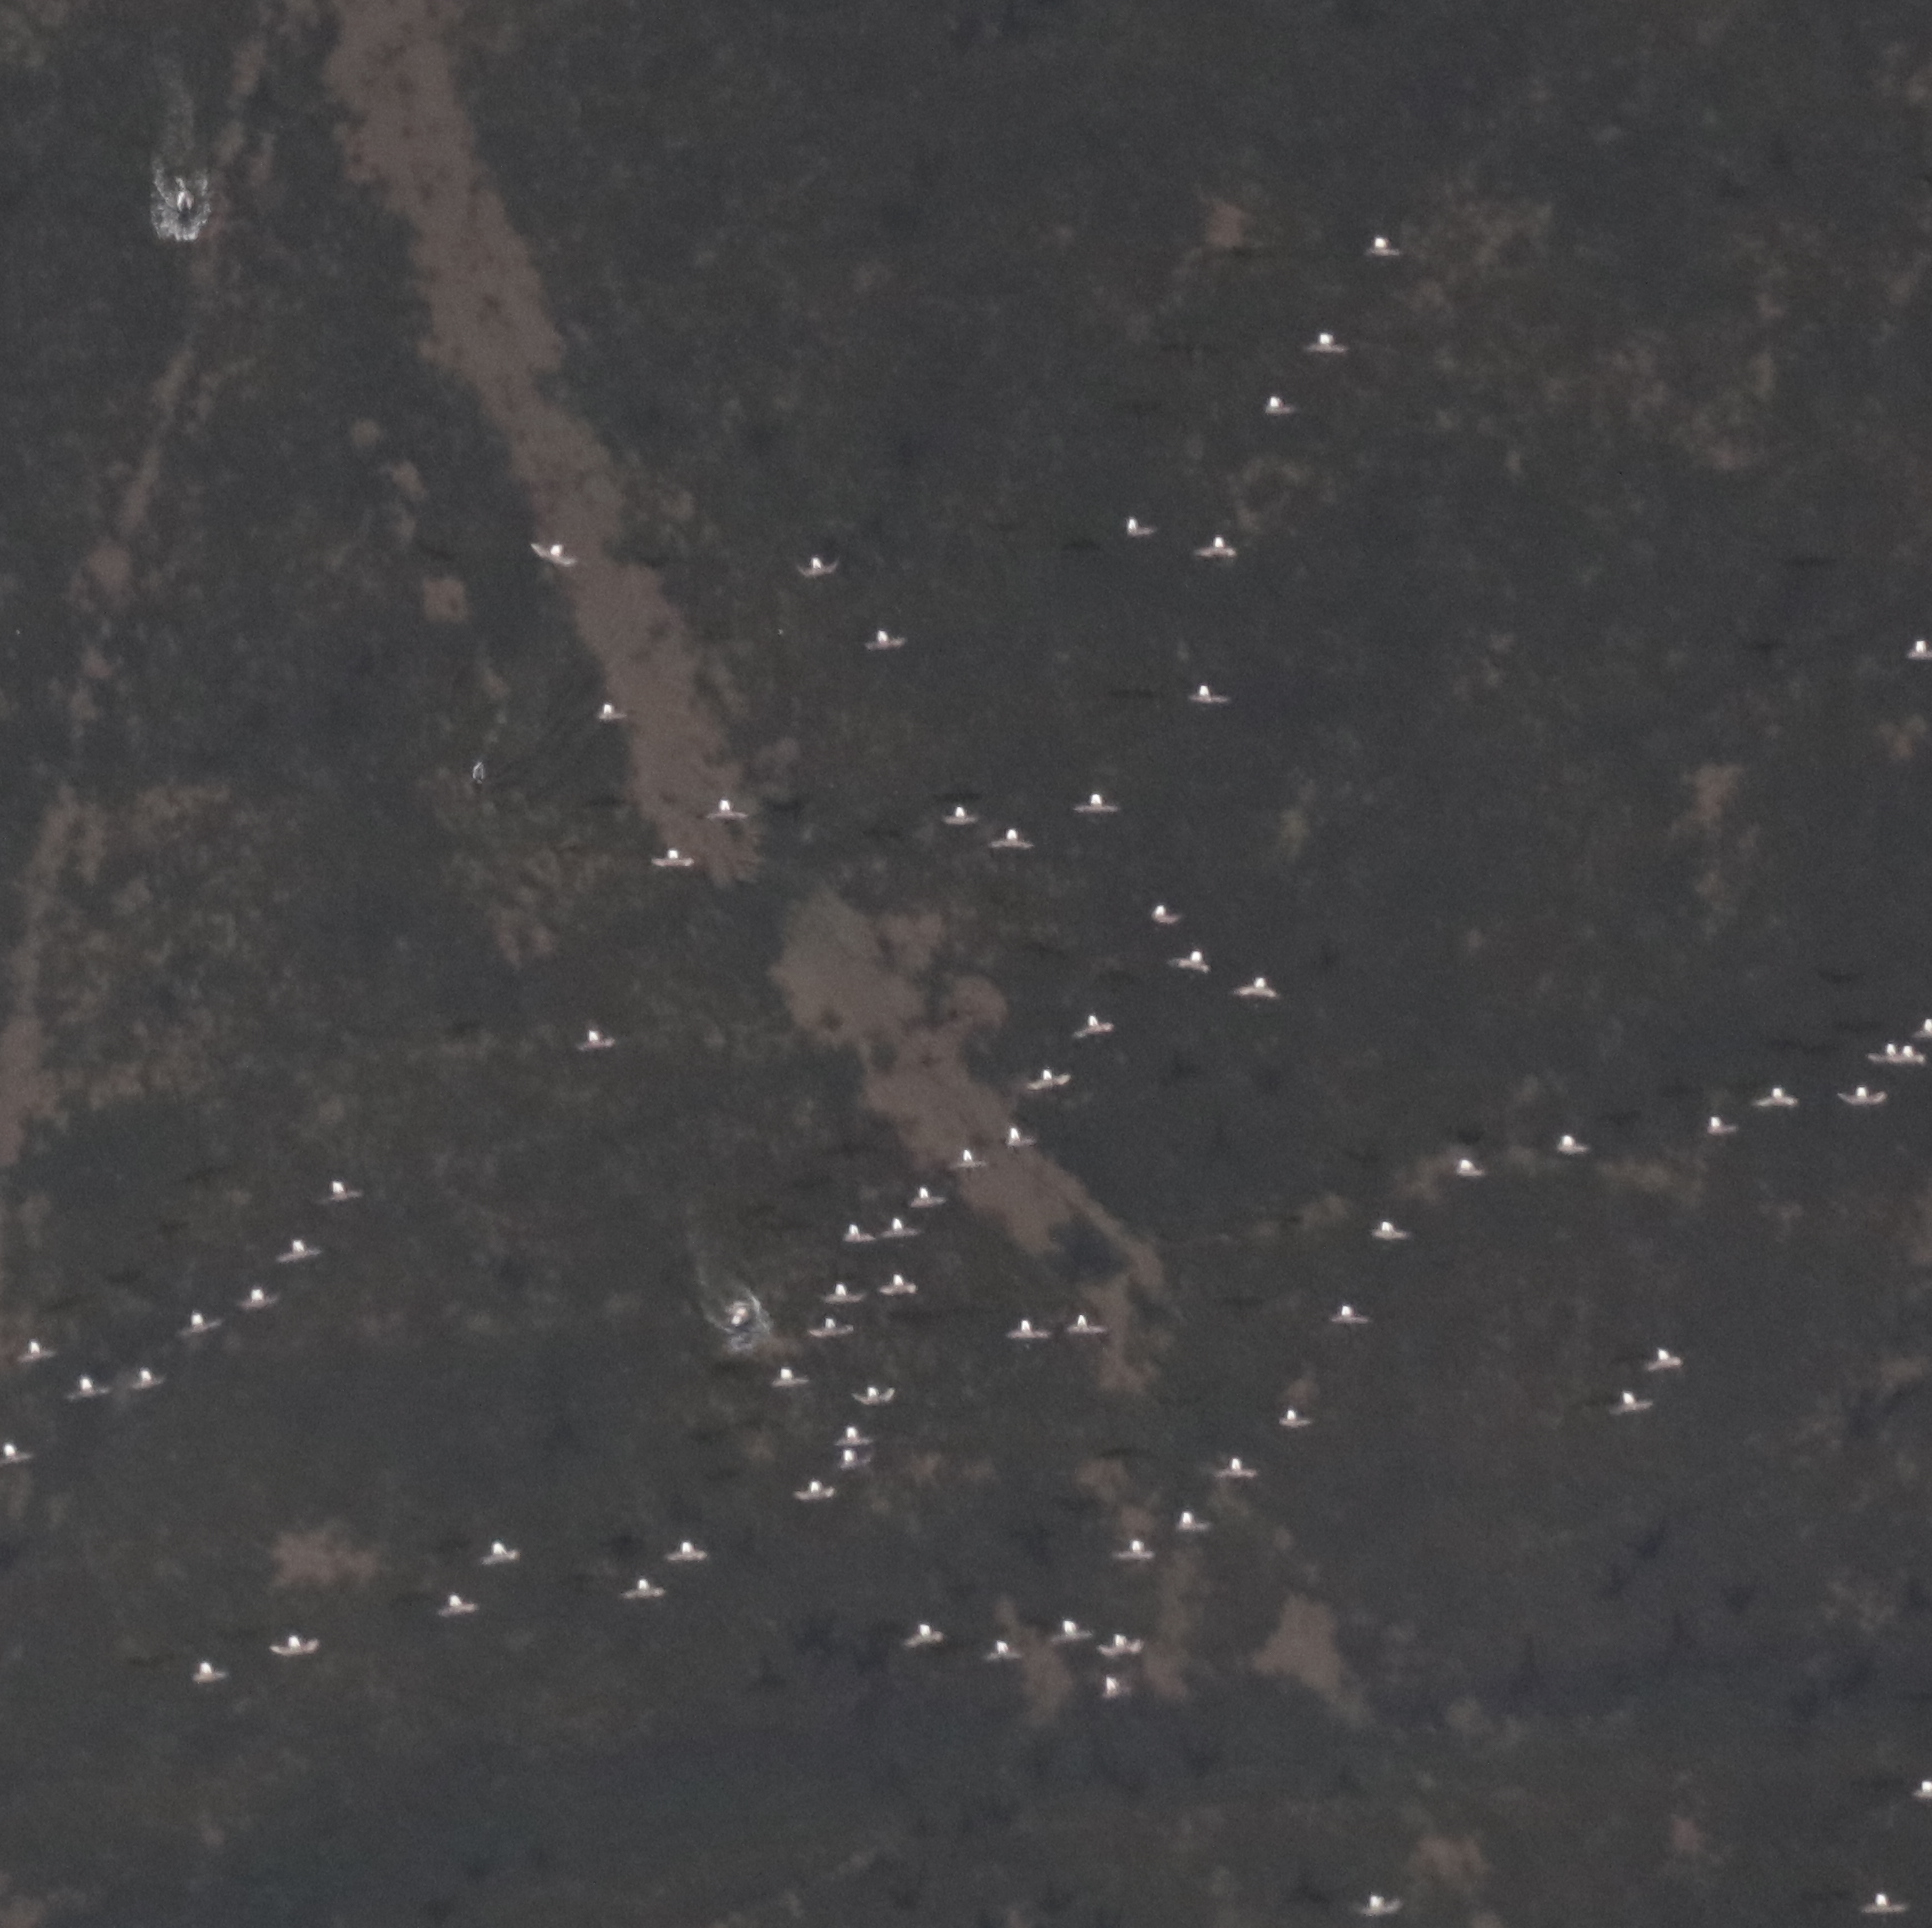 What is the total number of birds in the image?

76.